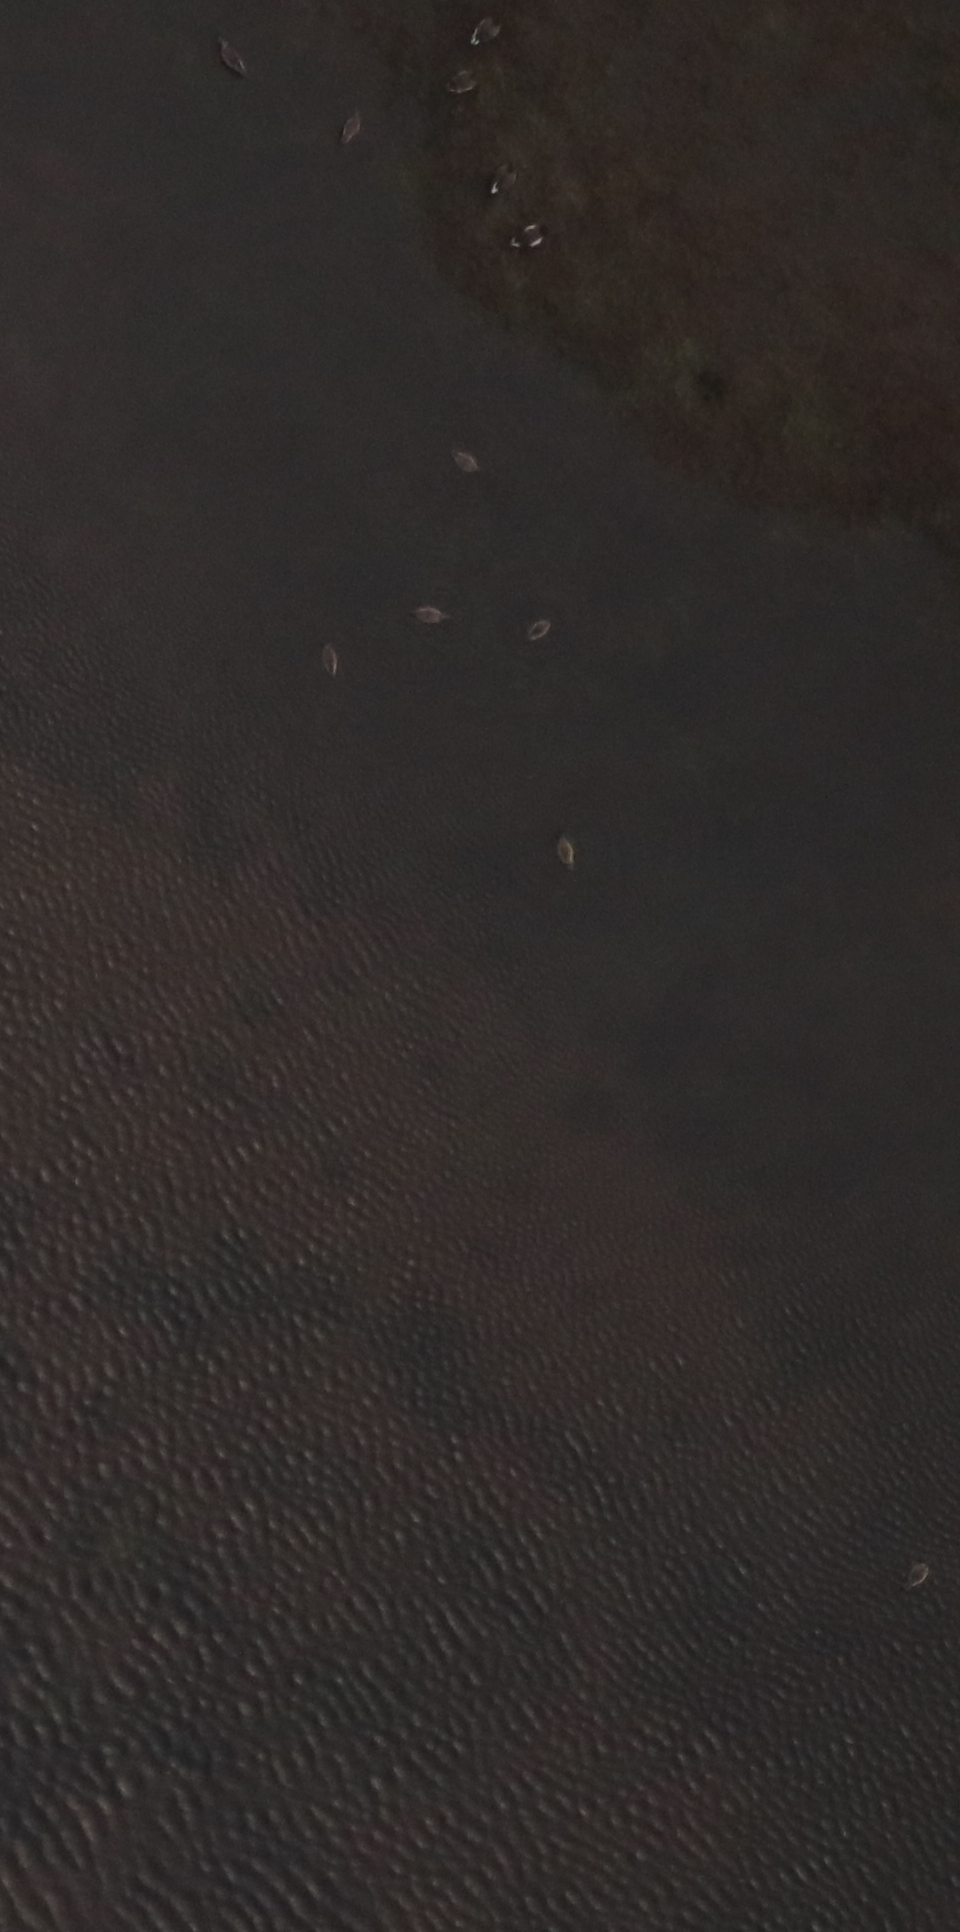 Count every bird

11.